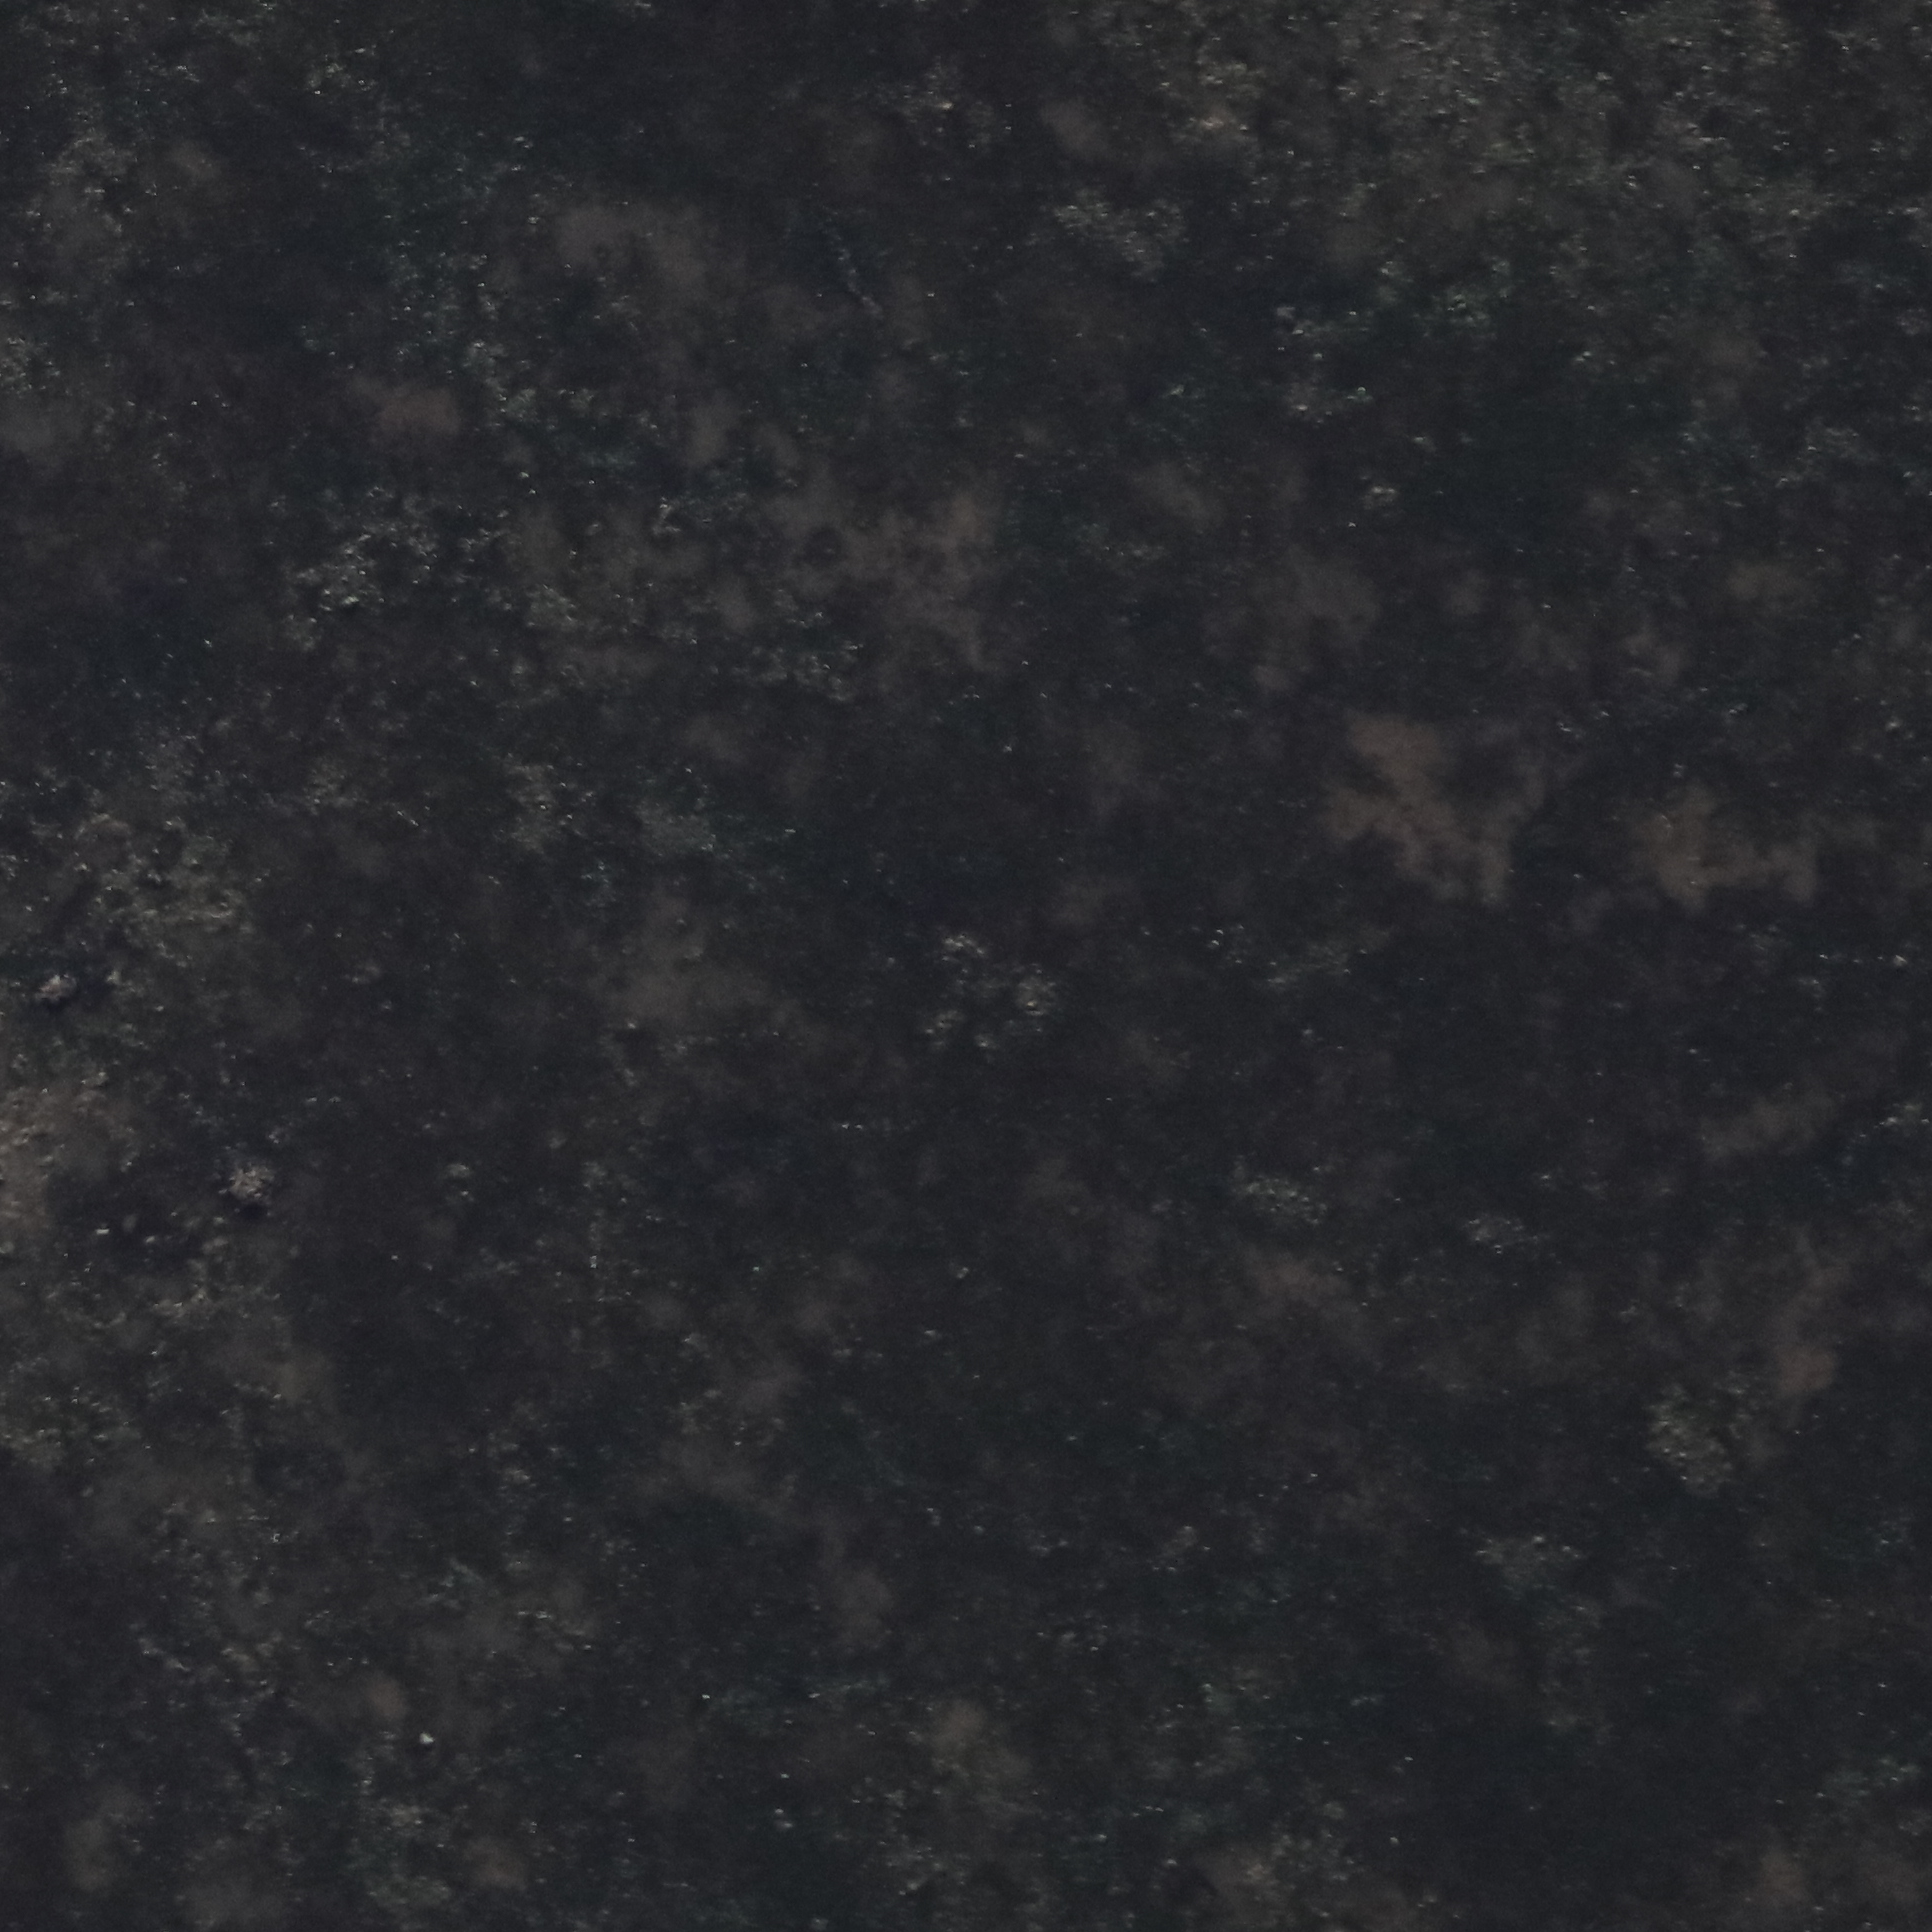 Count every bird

0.